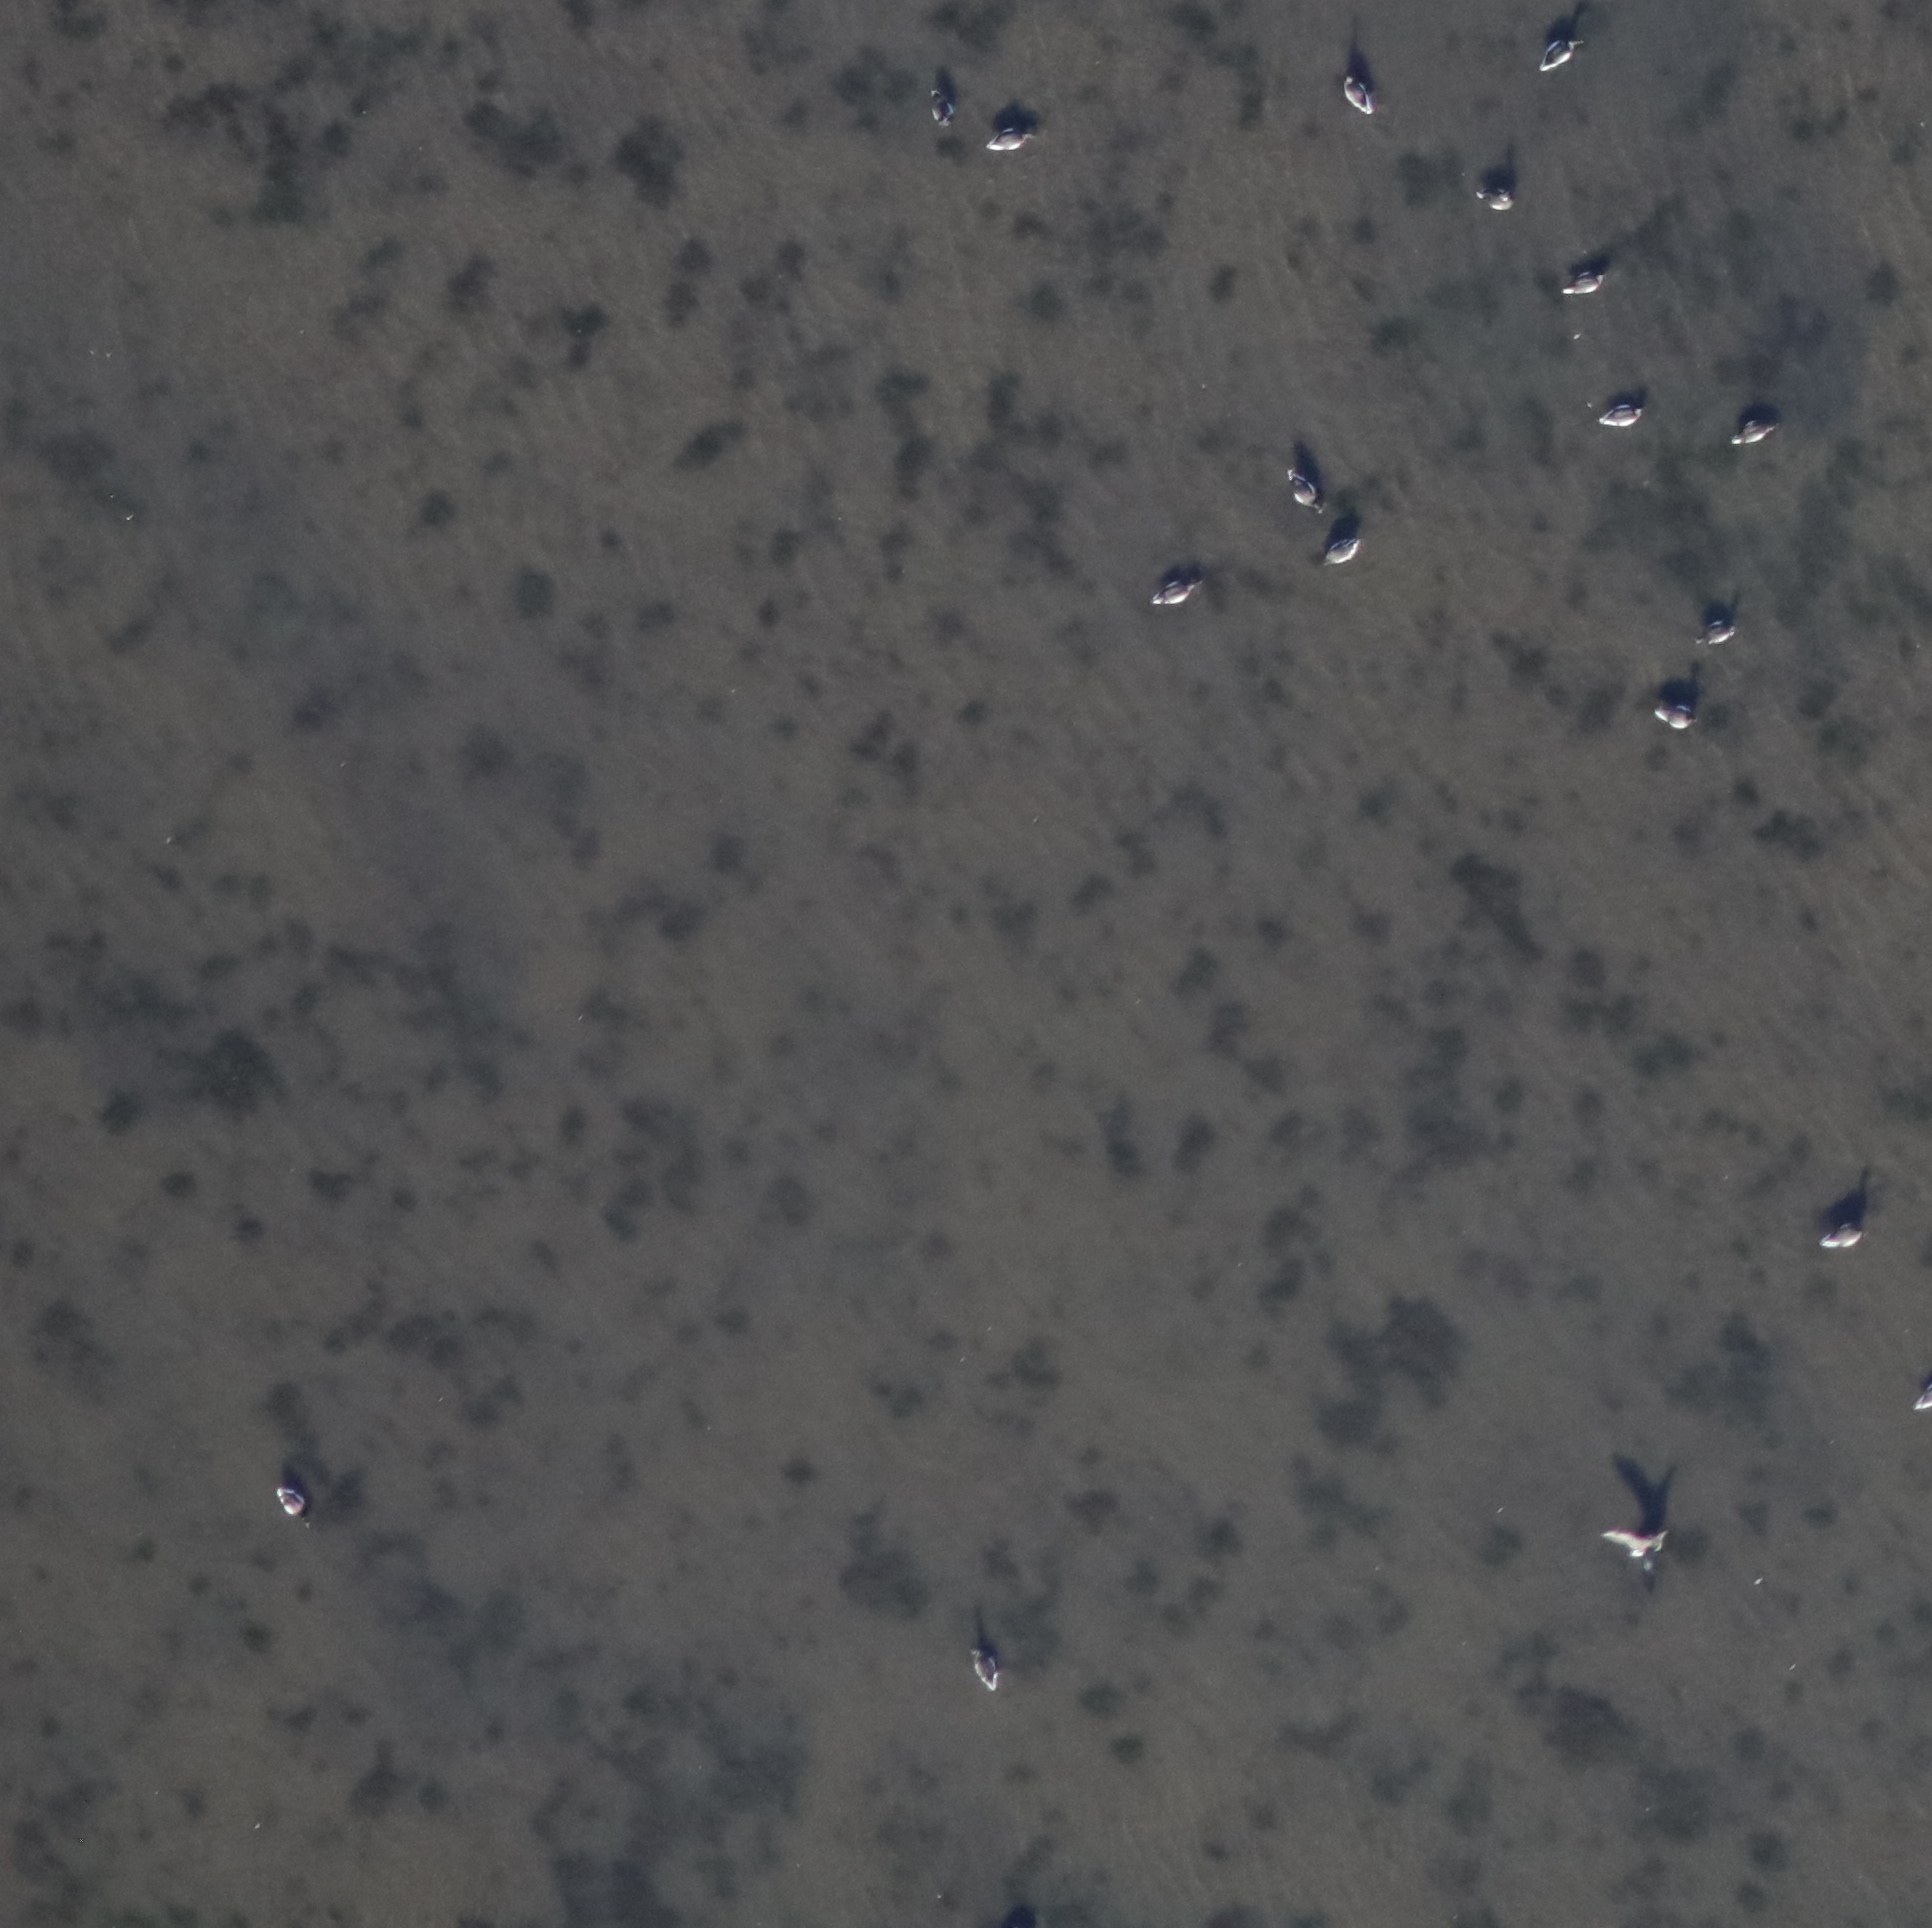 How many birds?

17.